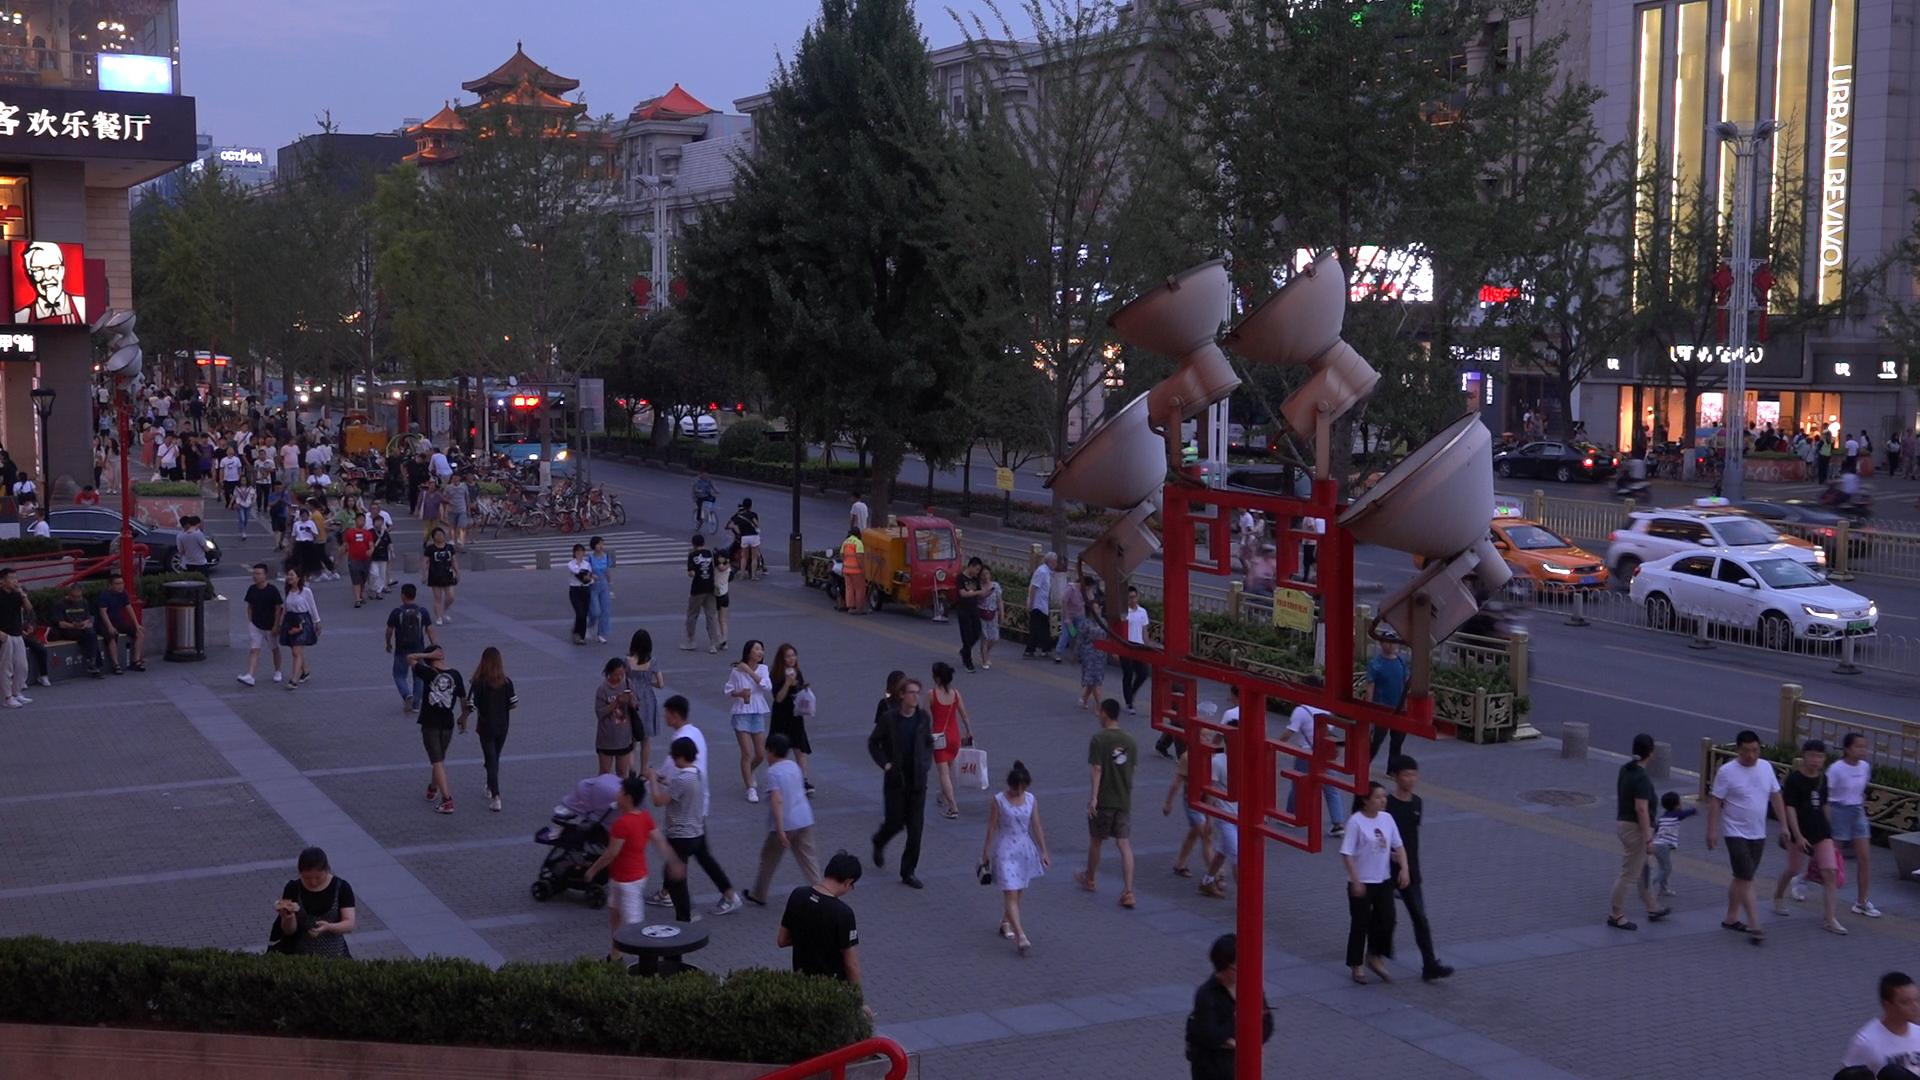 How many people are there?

146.